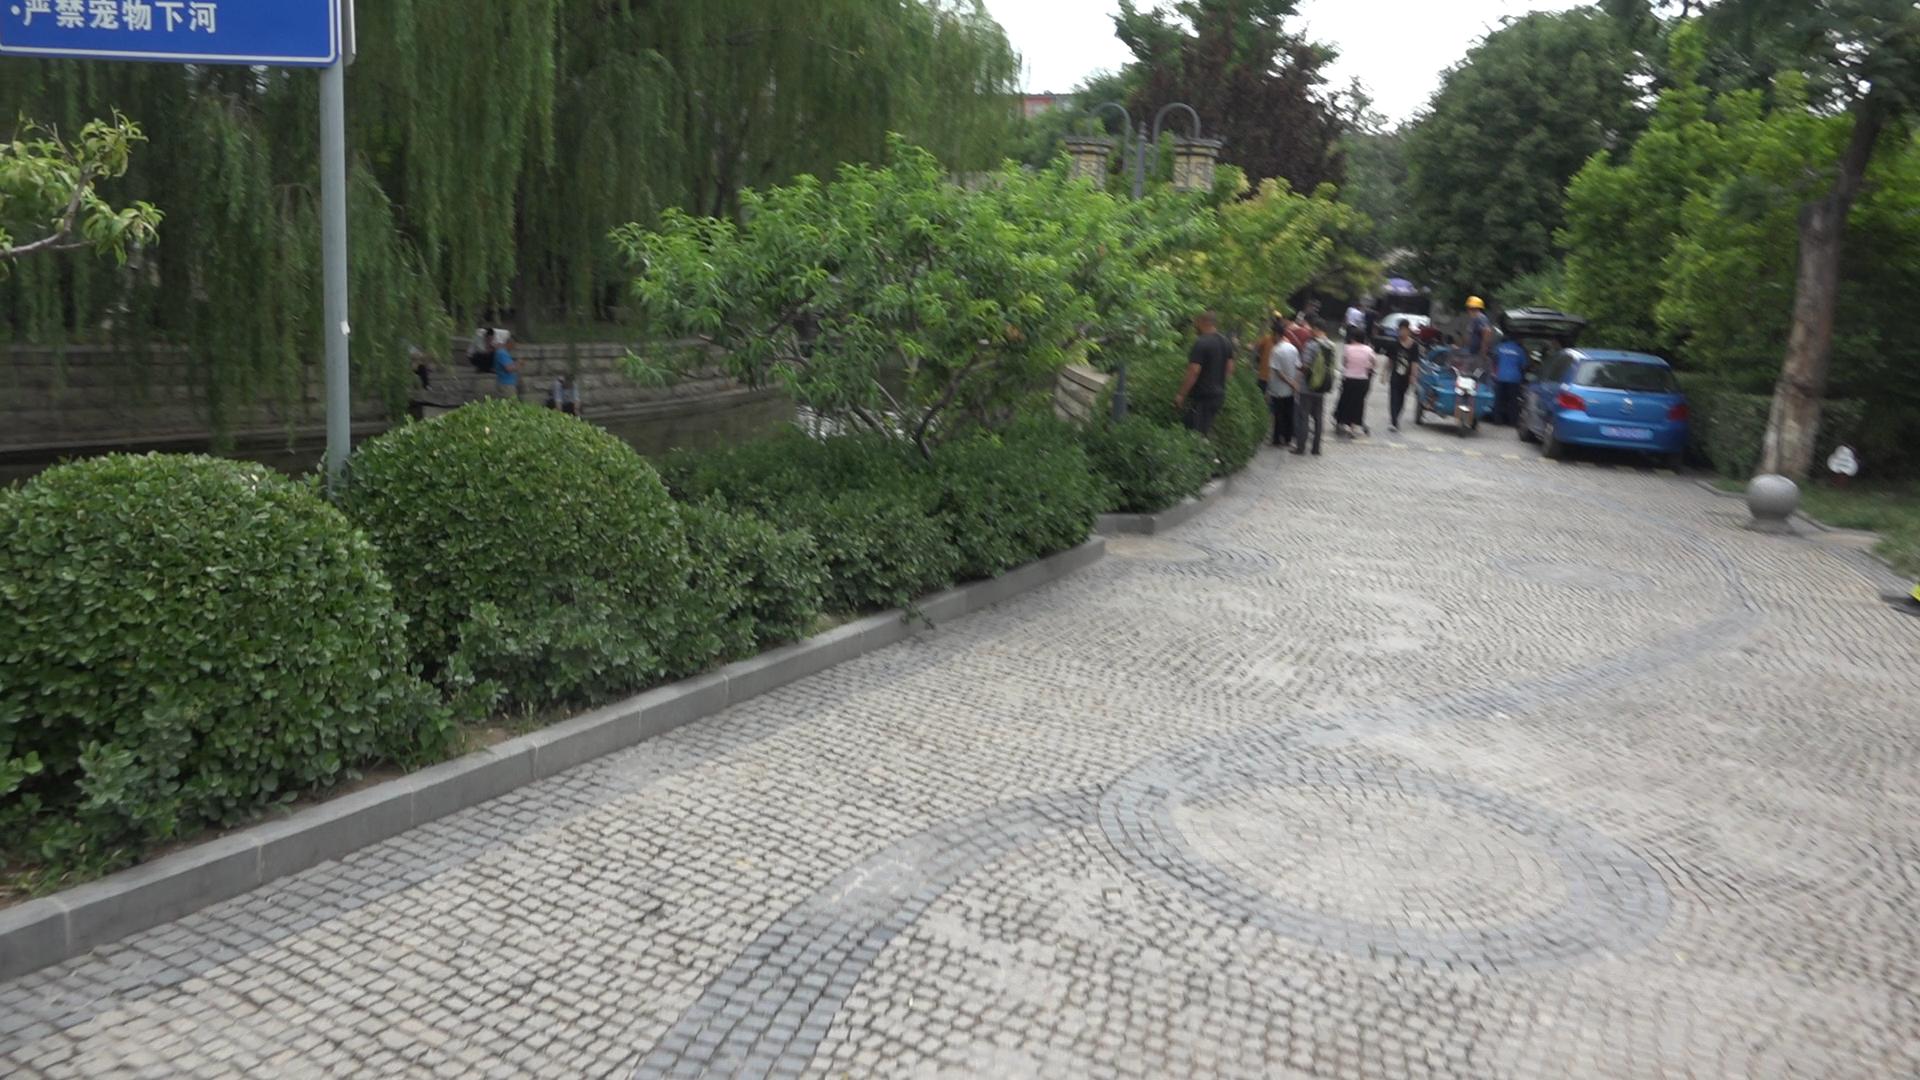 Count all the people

14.